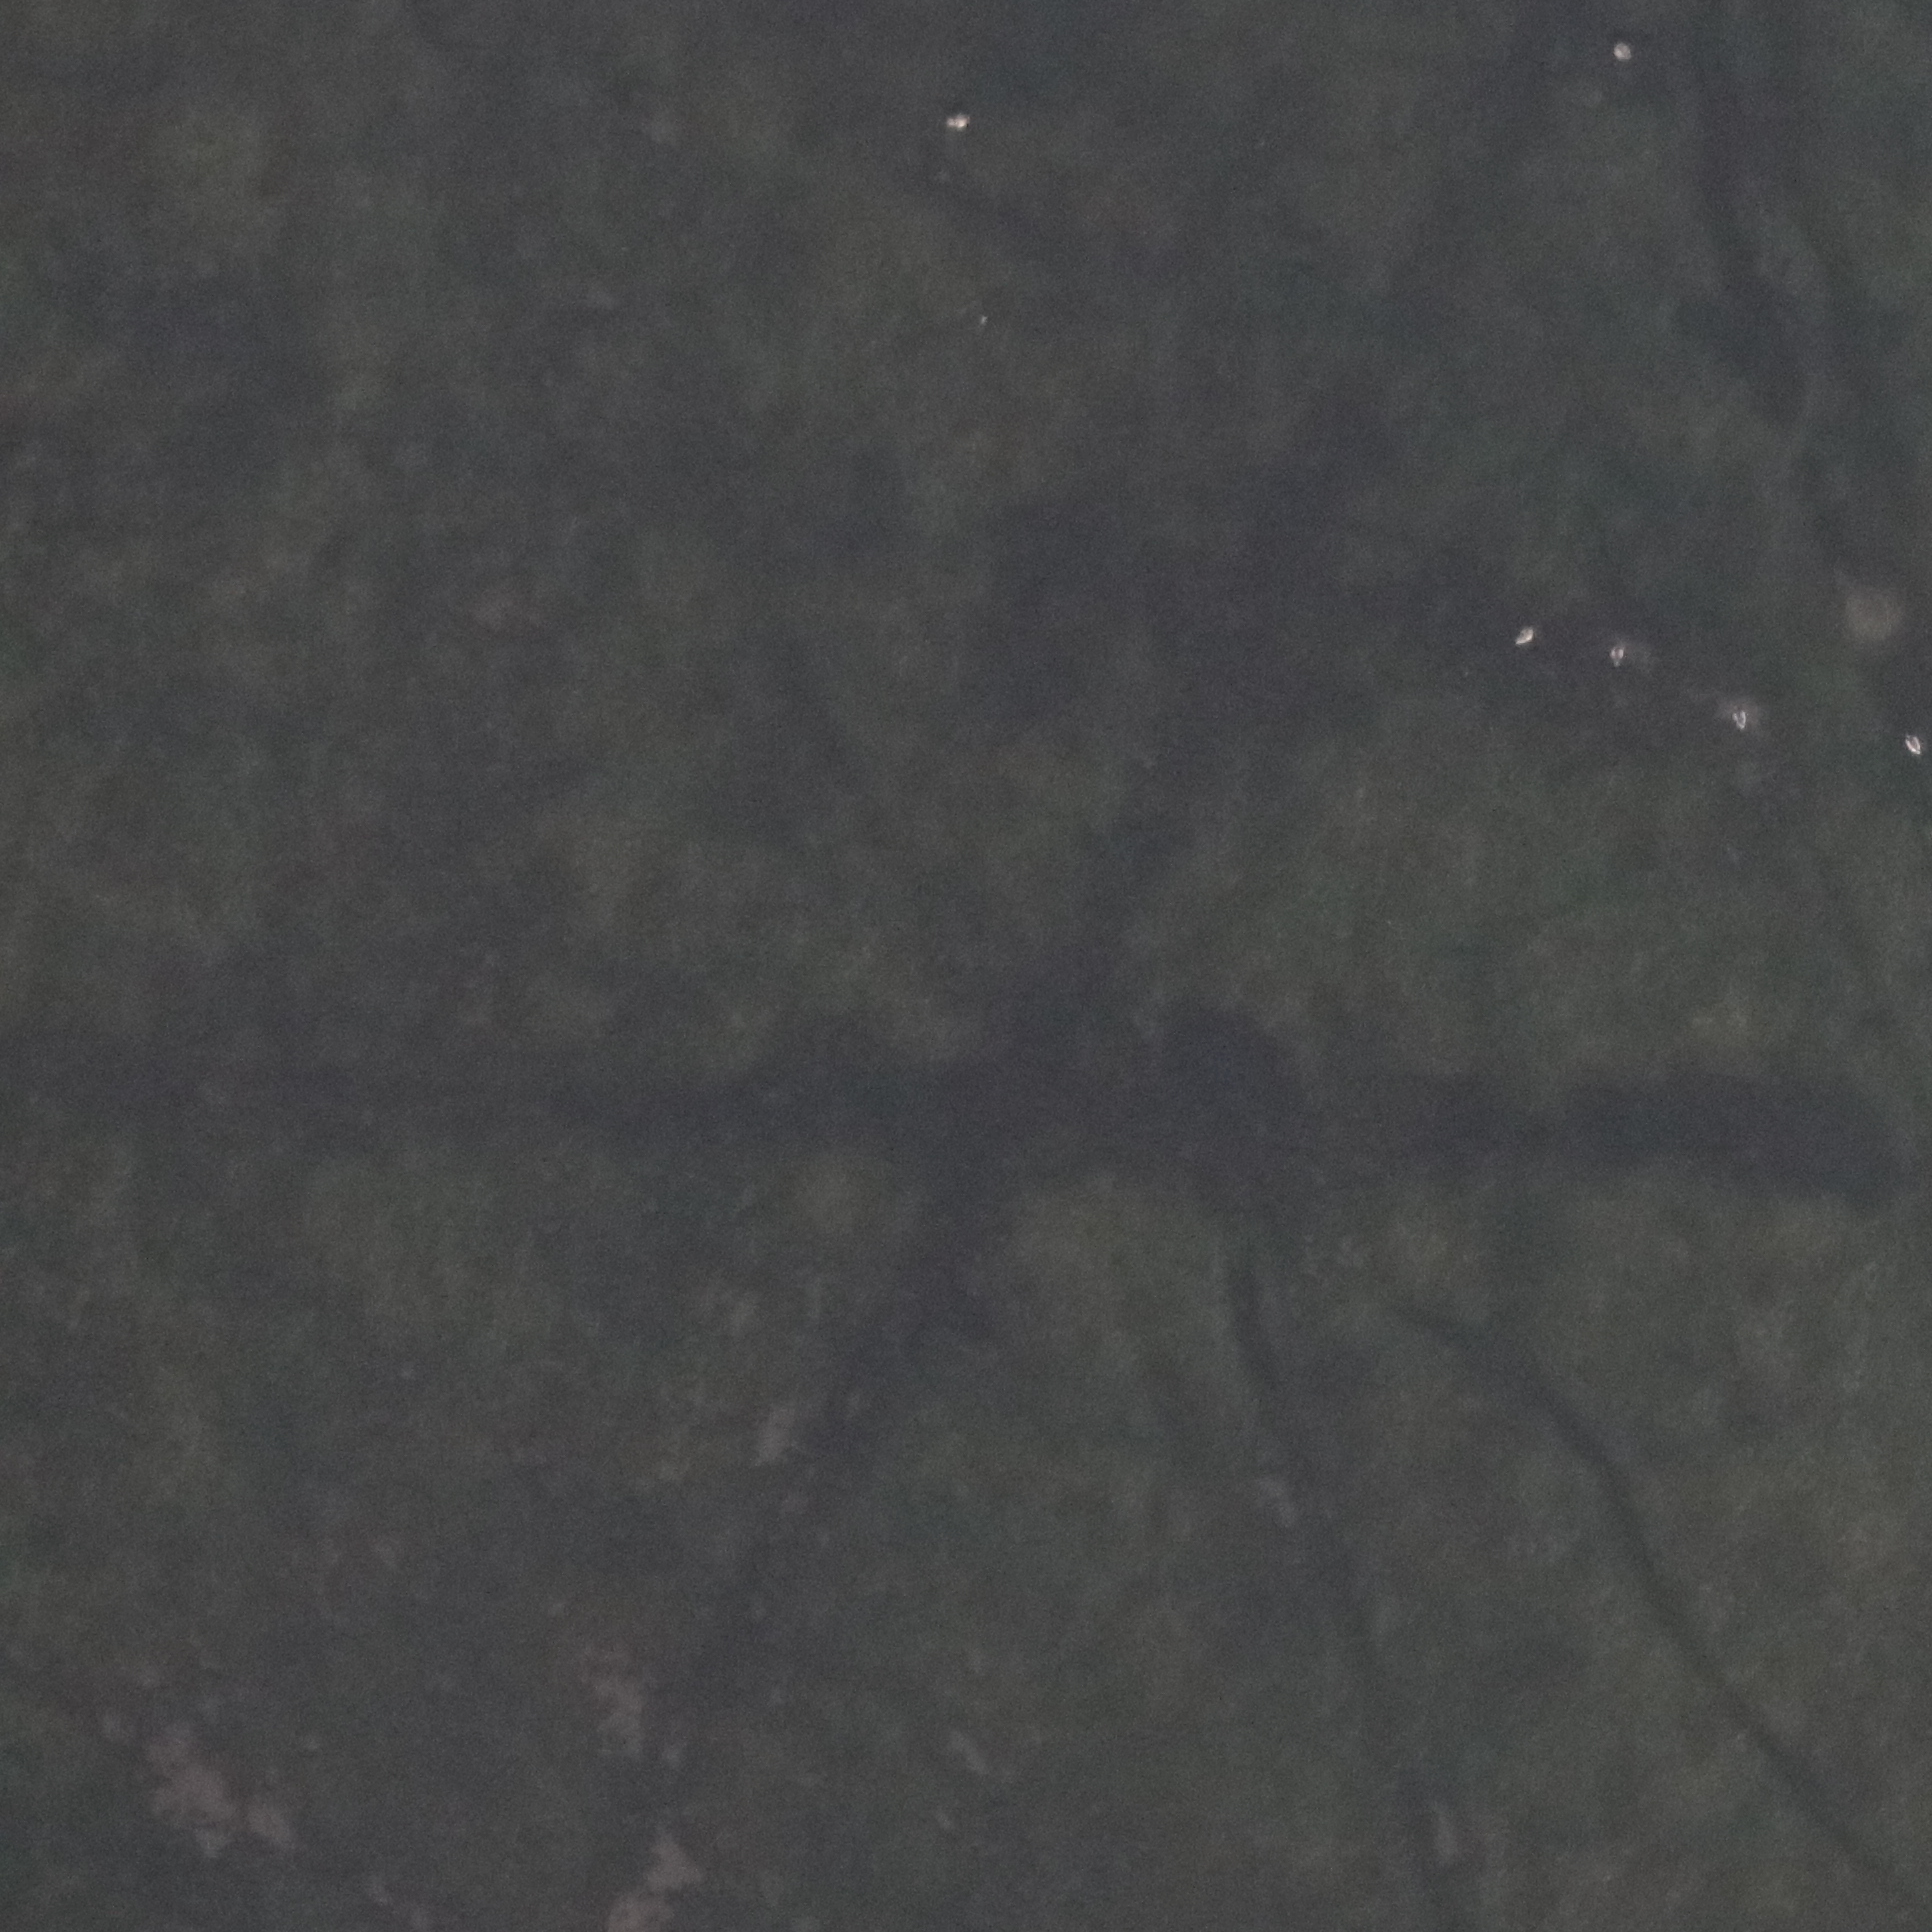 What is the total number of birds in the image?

6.